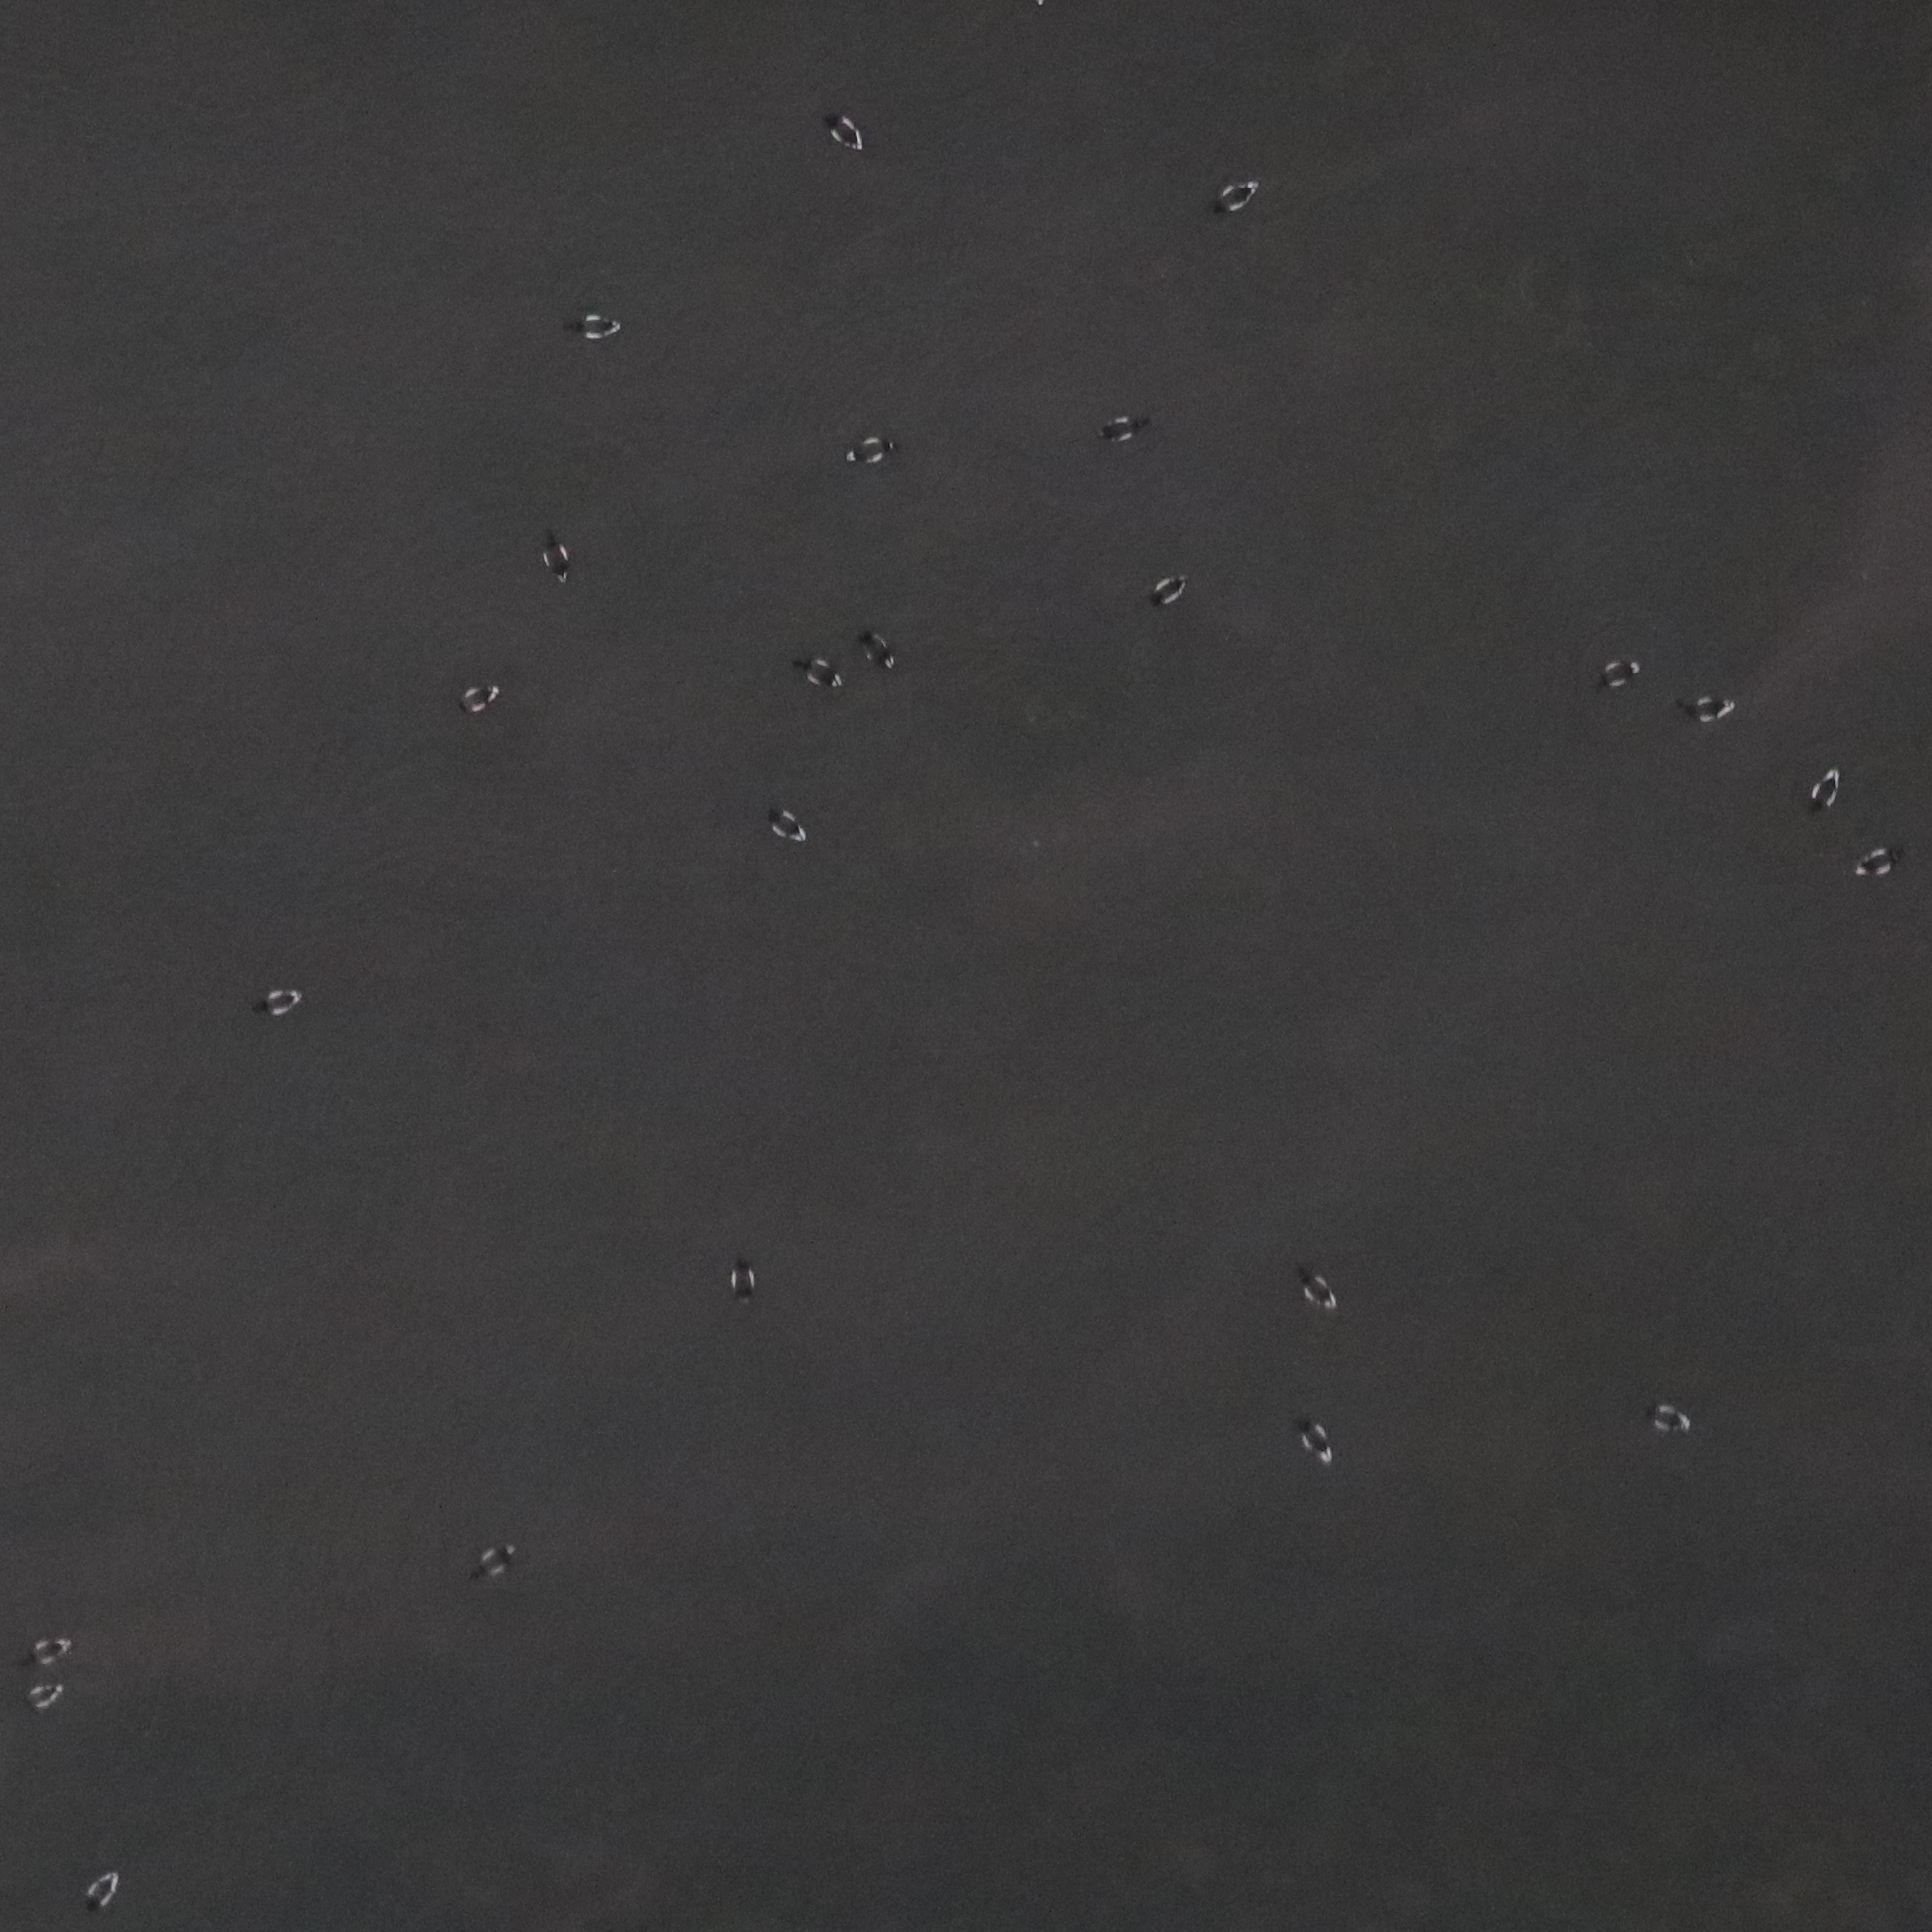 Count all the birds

24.